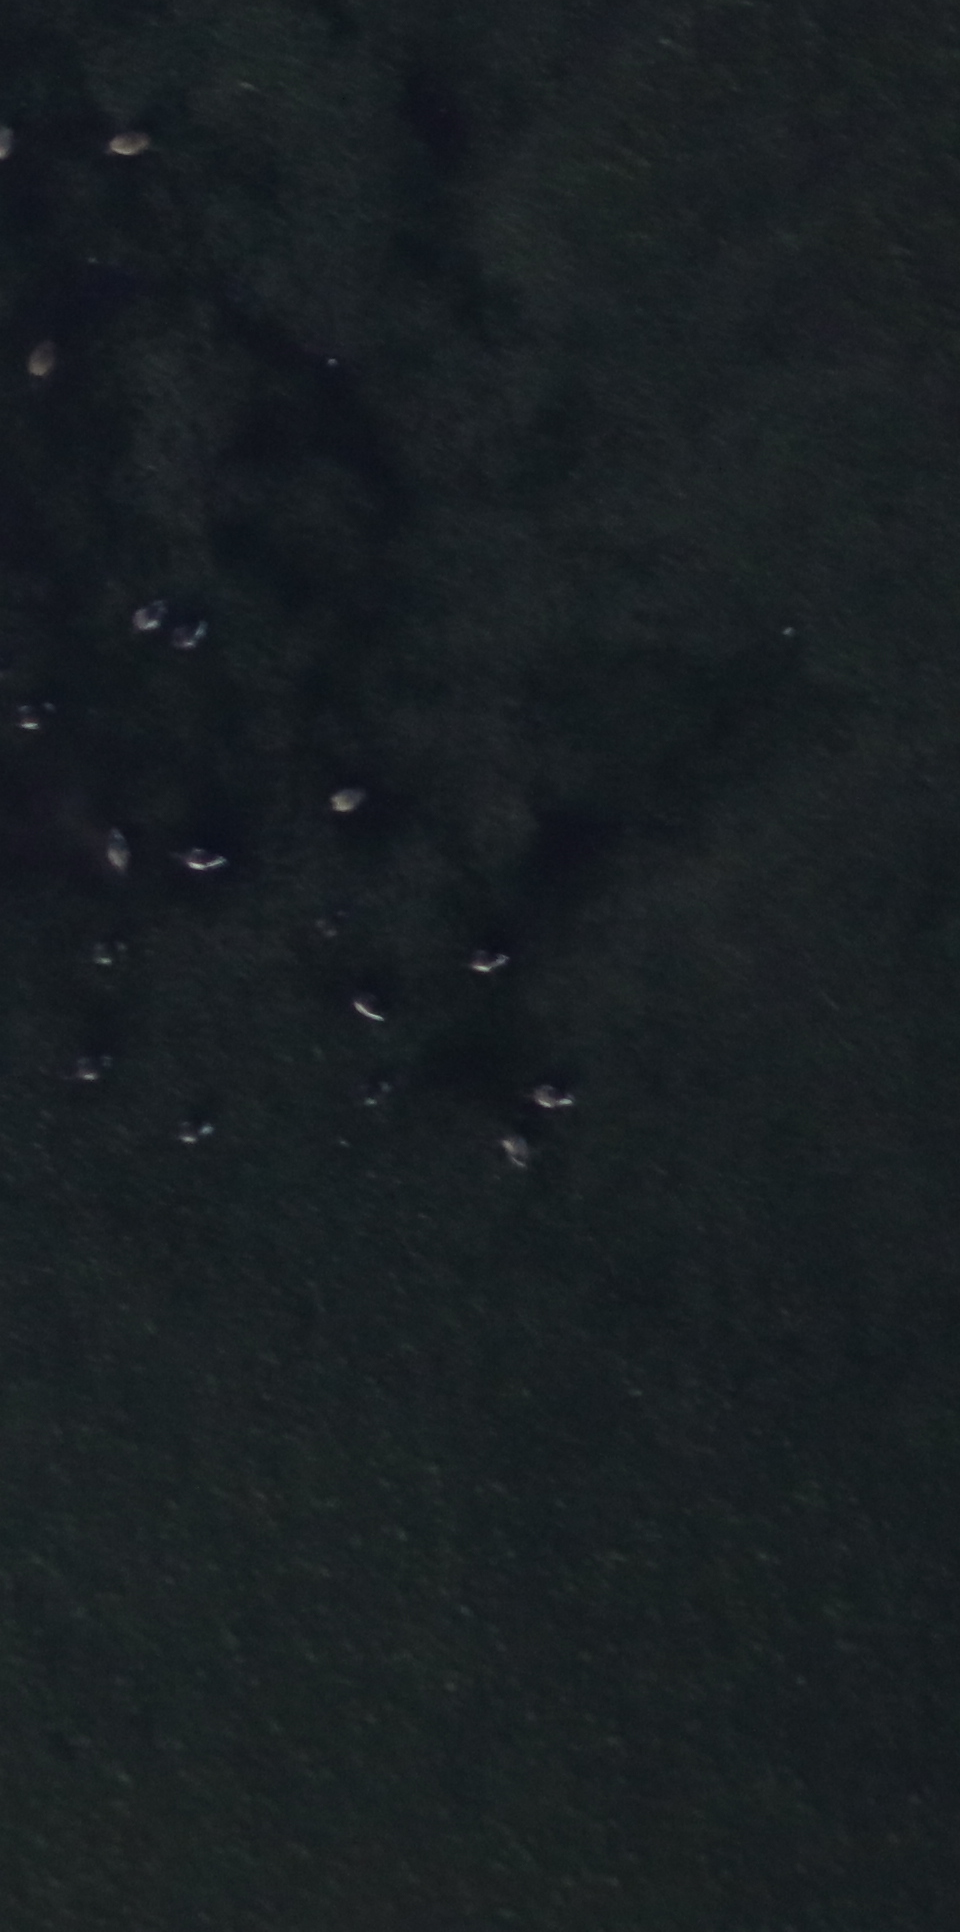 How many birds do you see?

18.